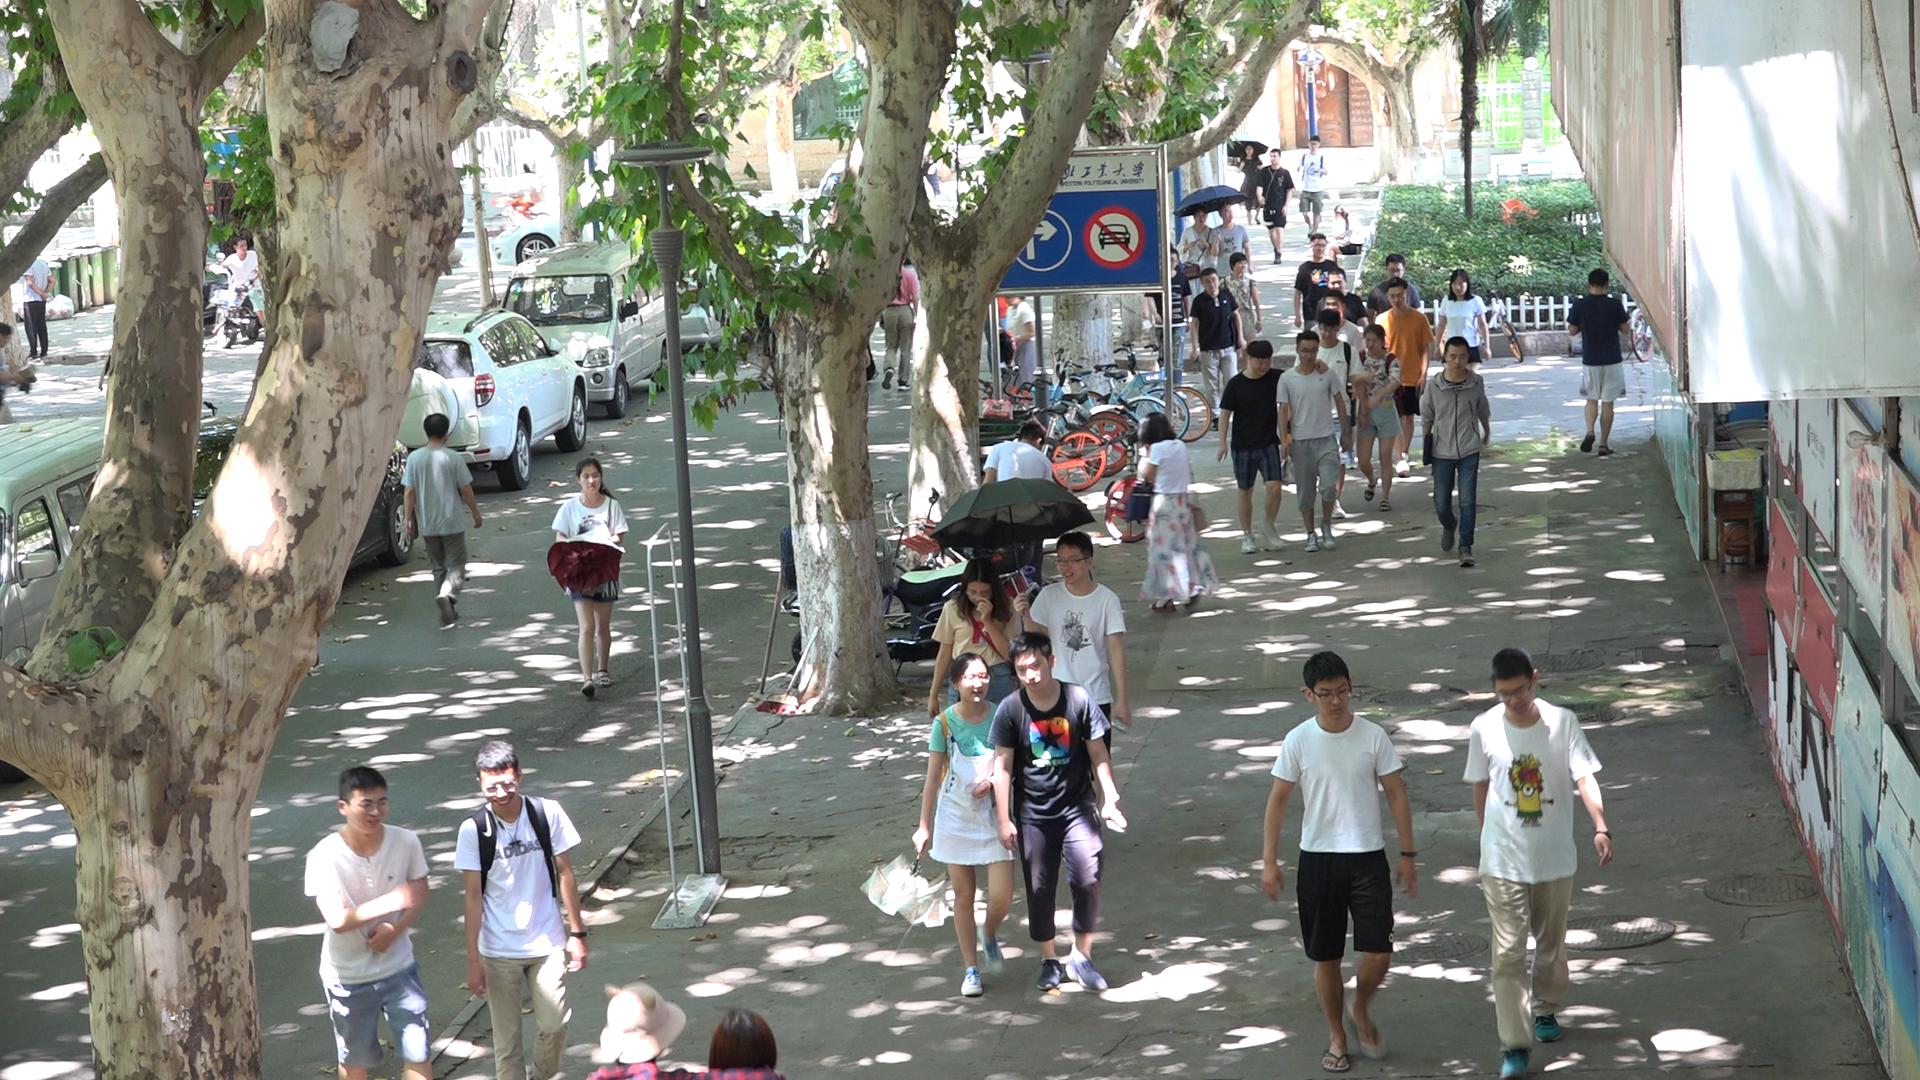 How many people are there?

38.